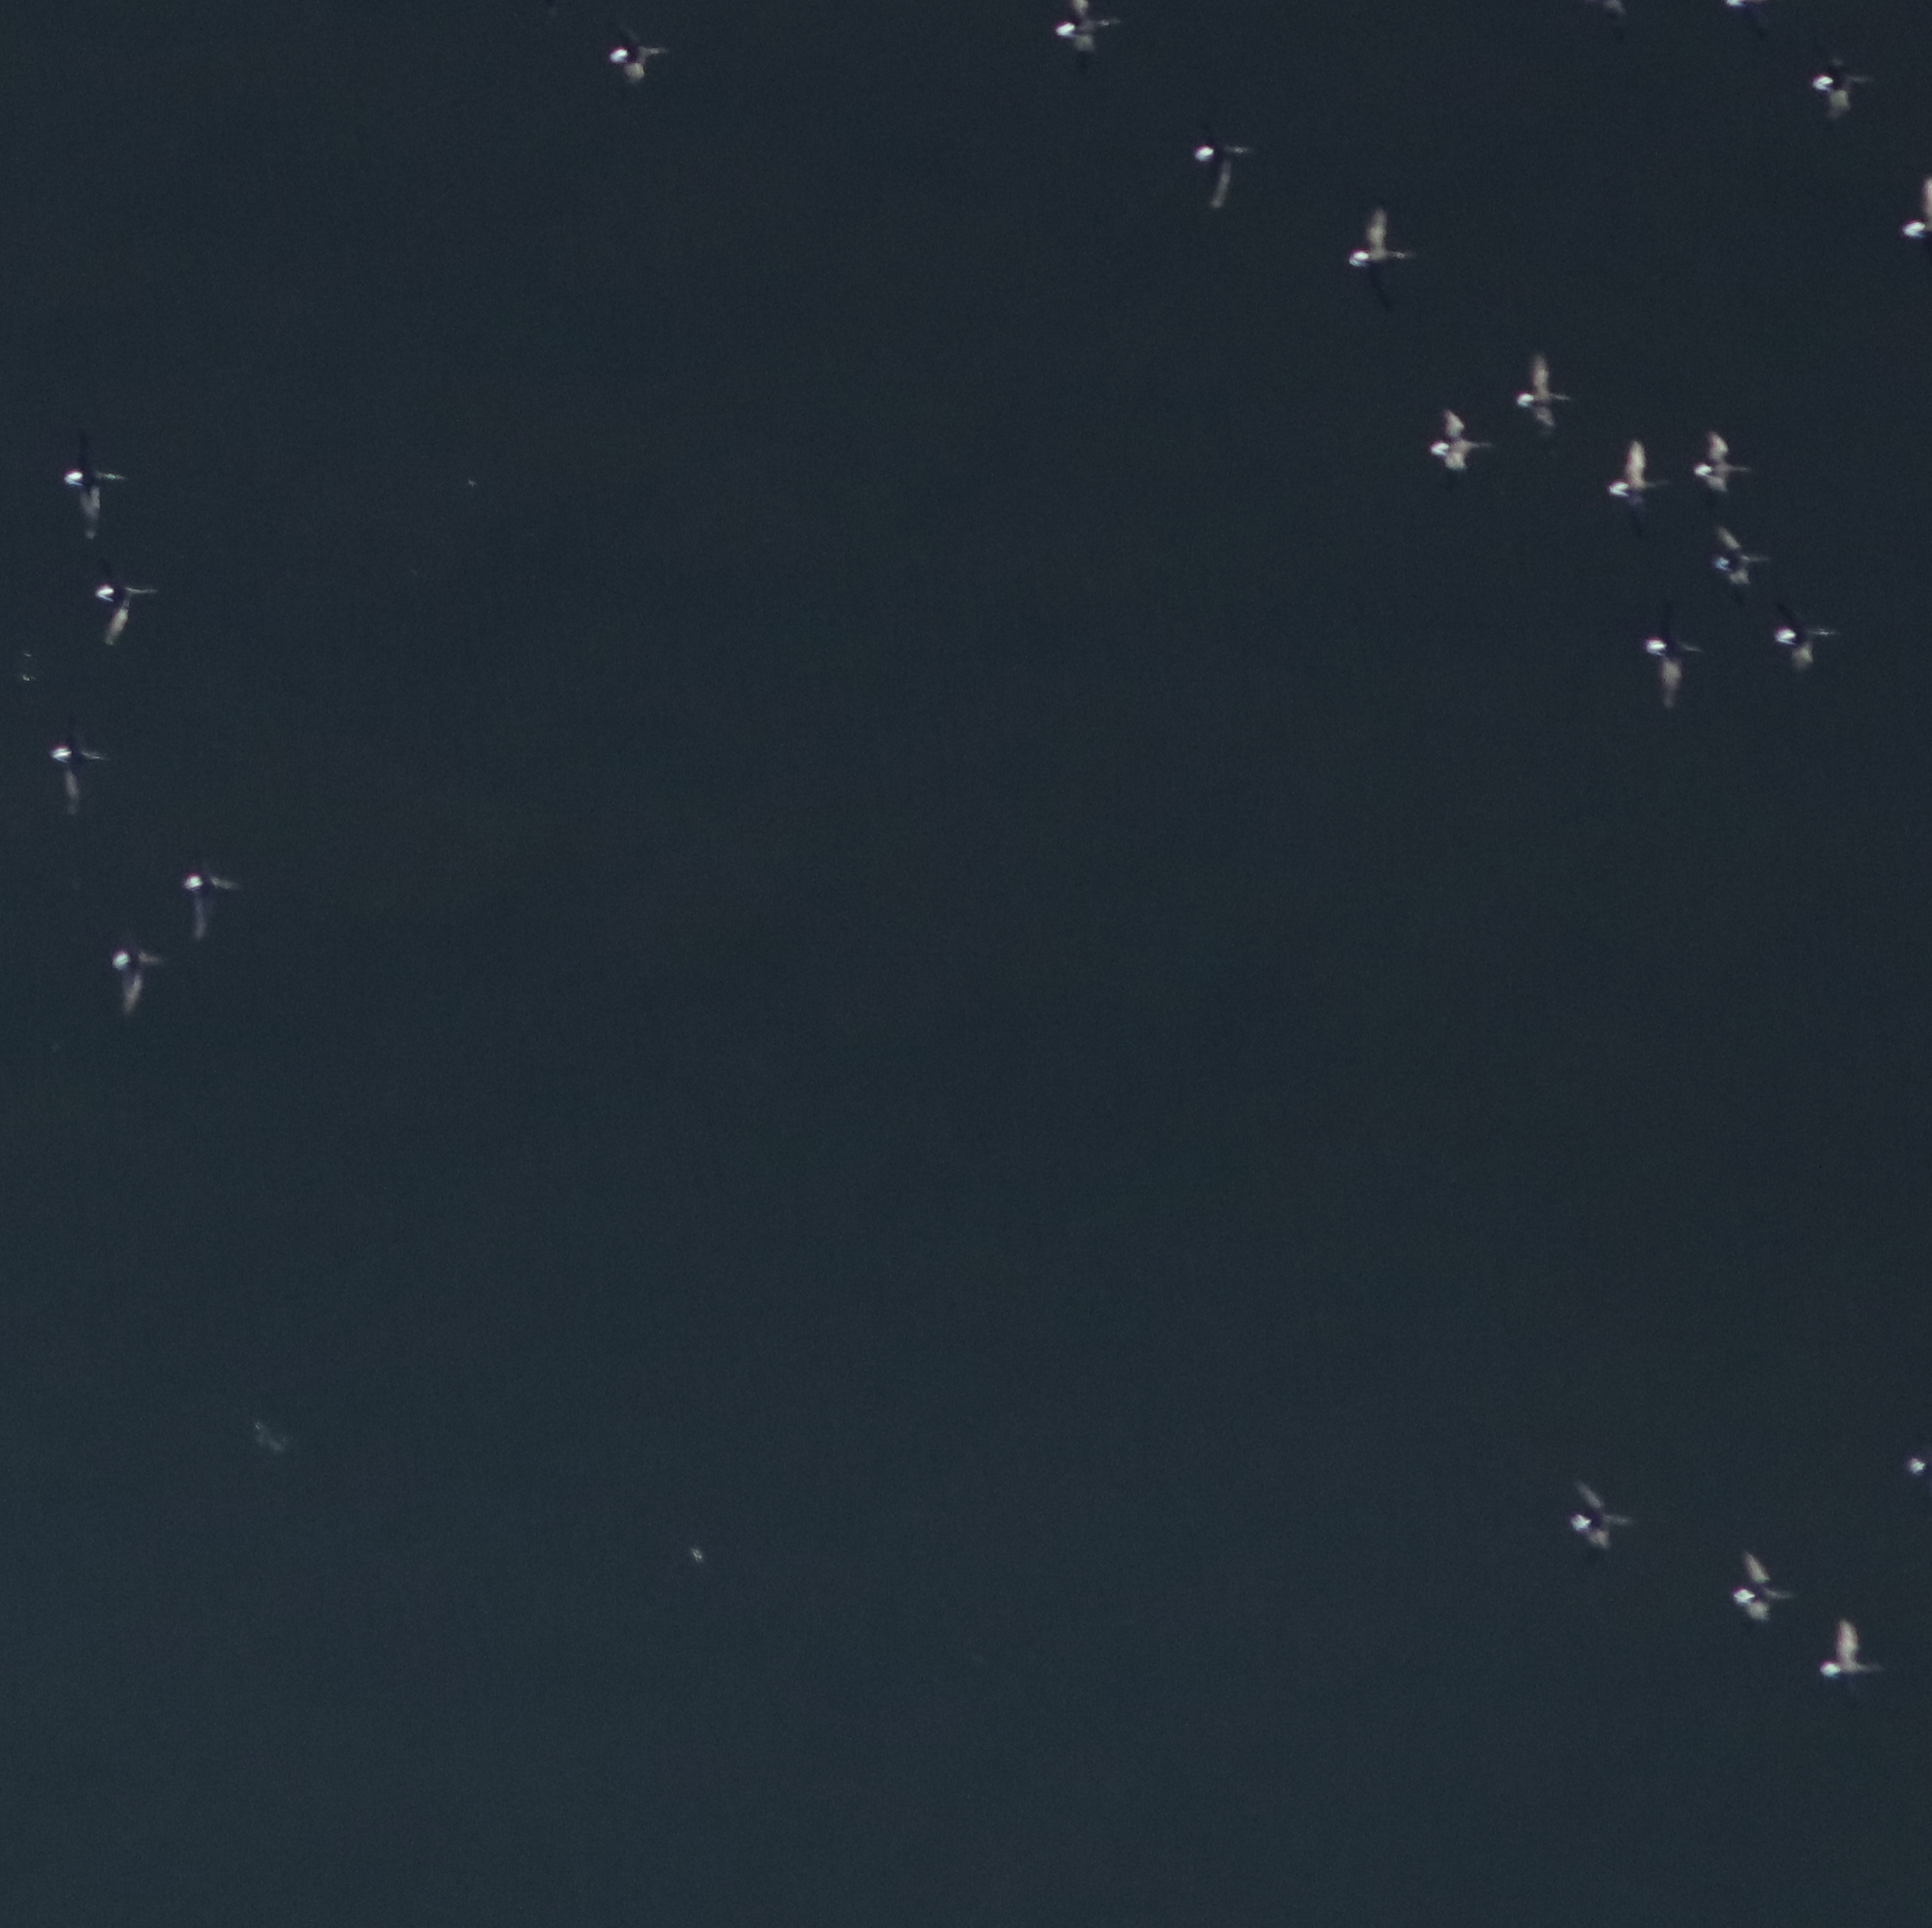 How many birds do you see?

21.